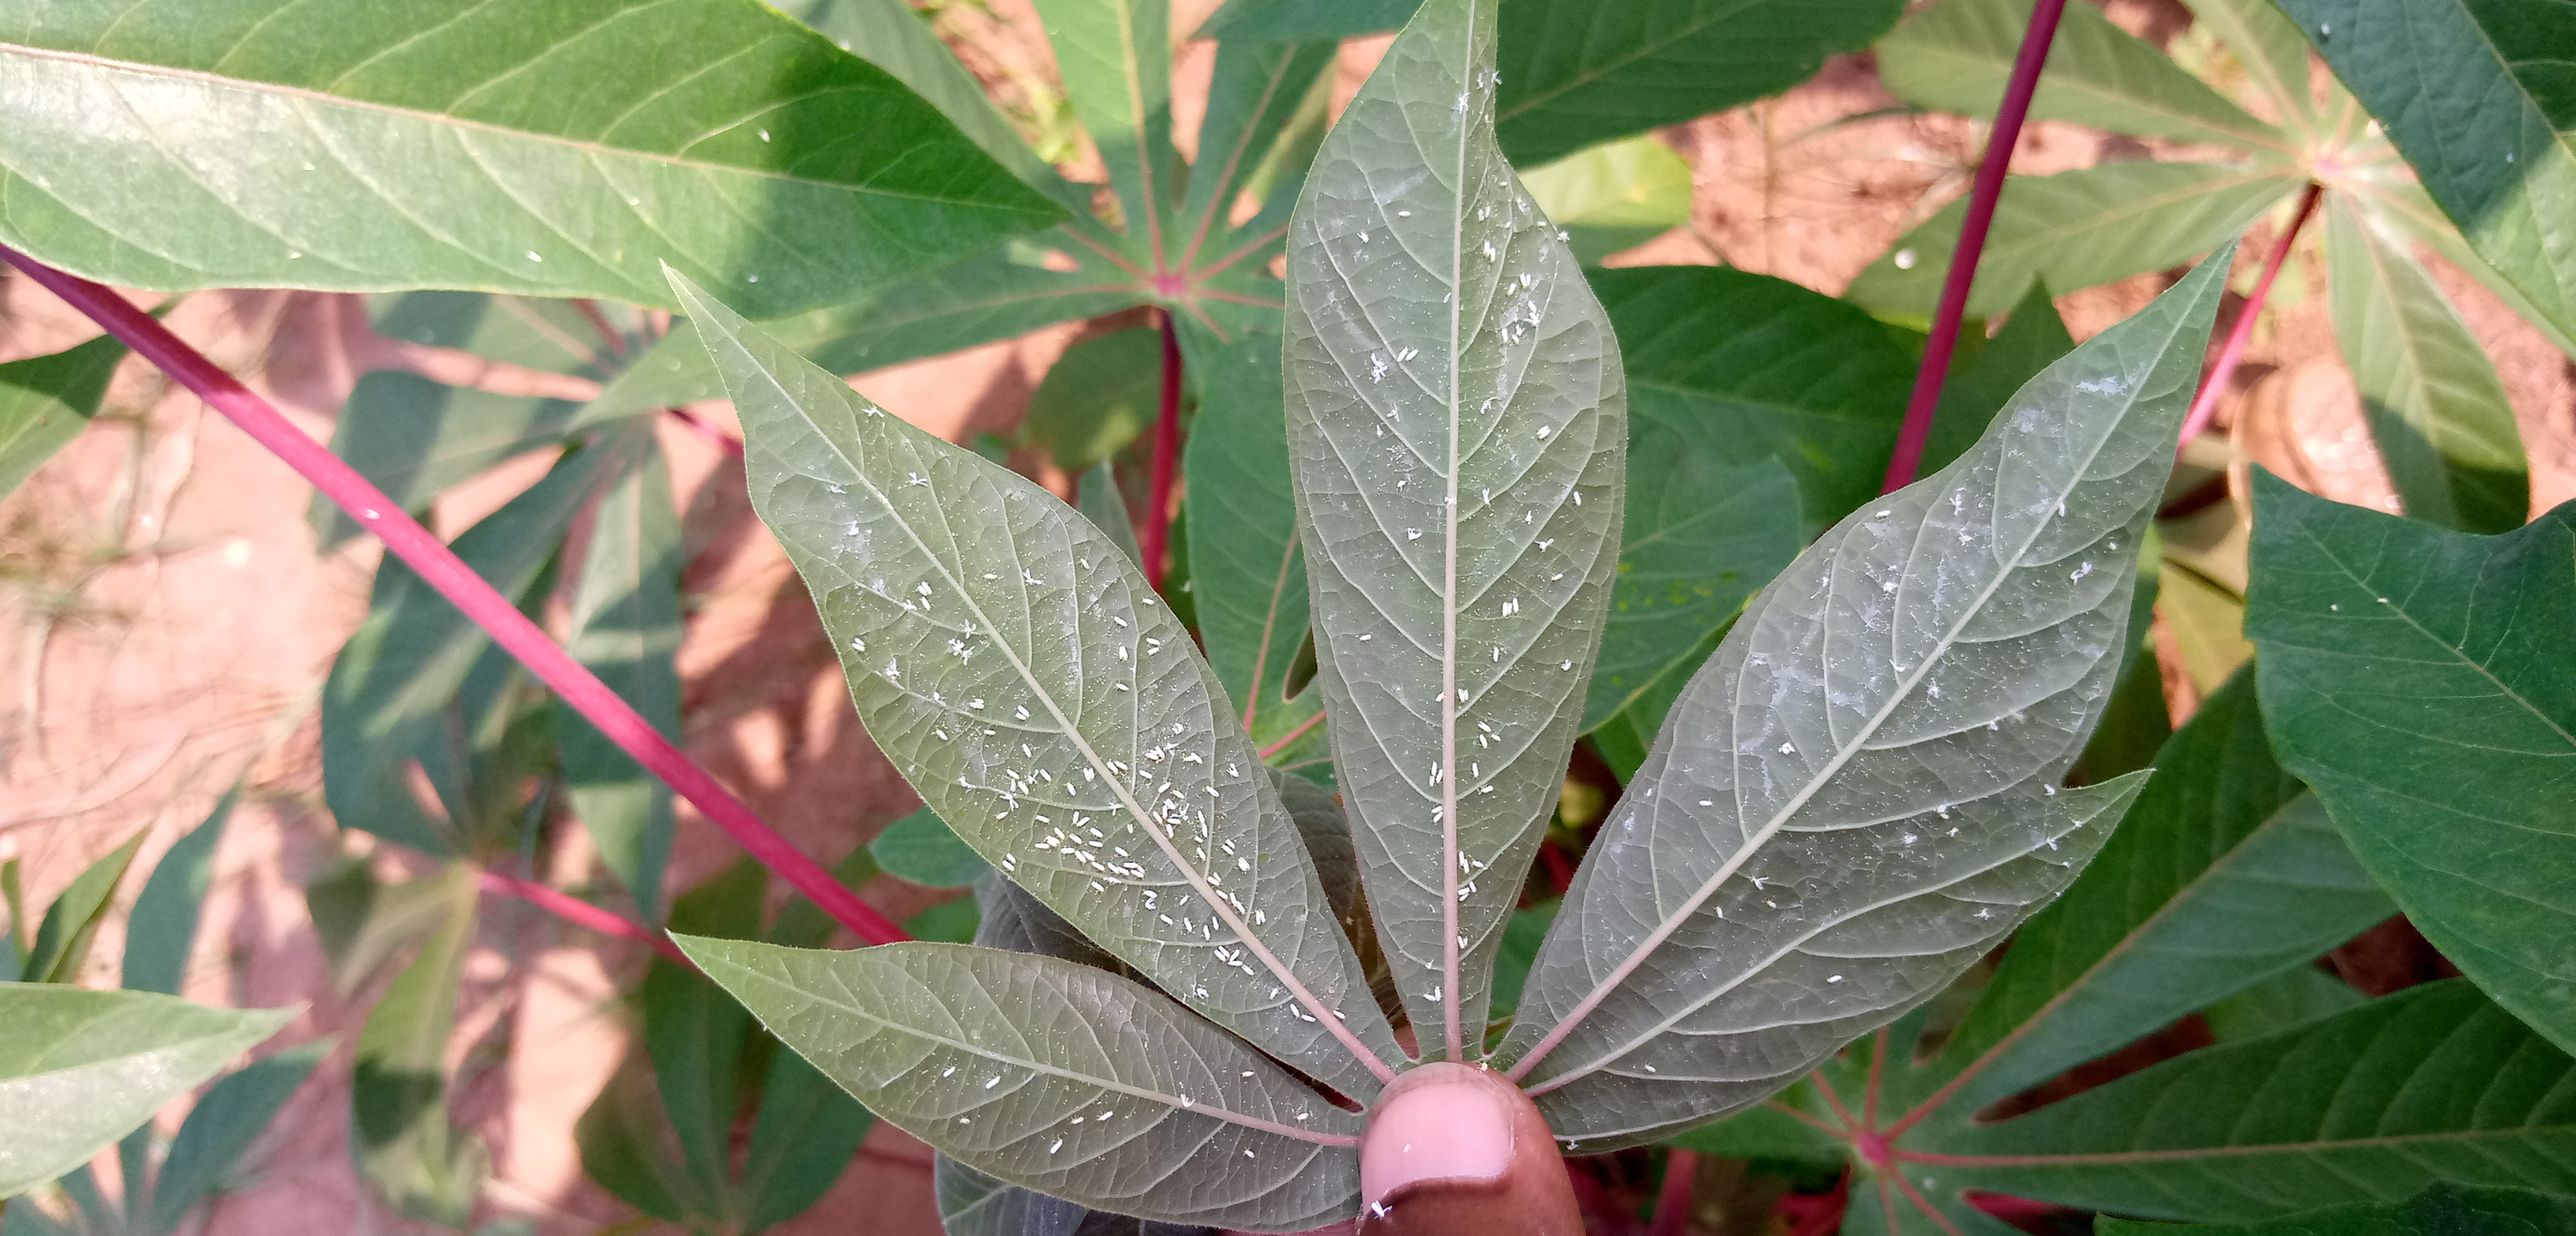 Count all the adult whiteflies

224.